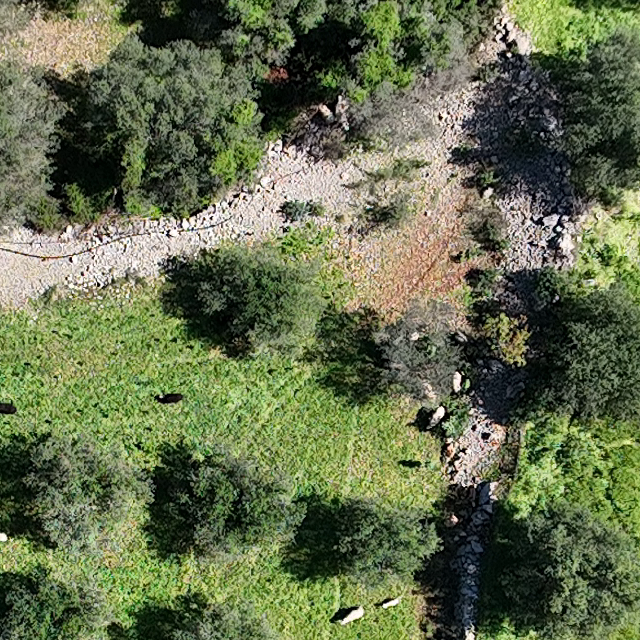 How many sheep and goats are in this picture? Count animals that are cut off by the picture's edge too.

17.